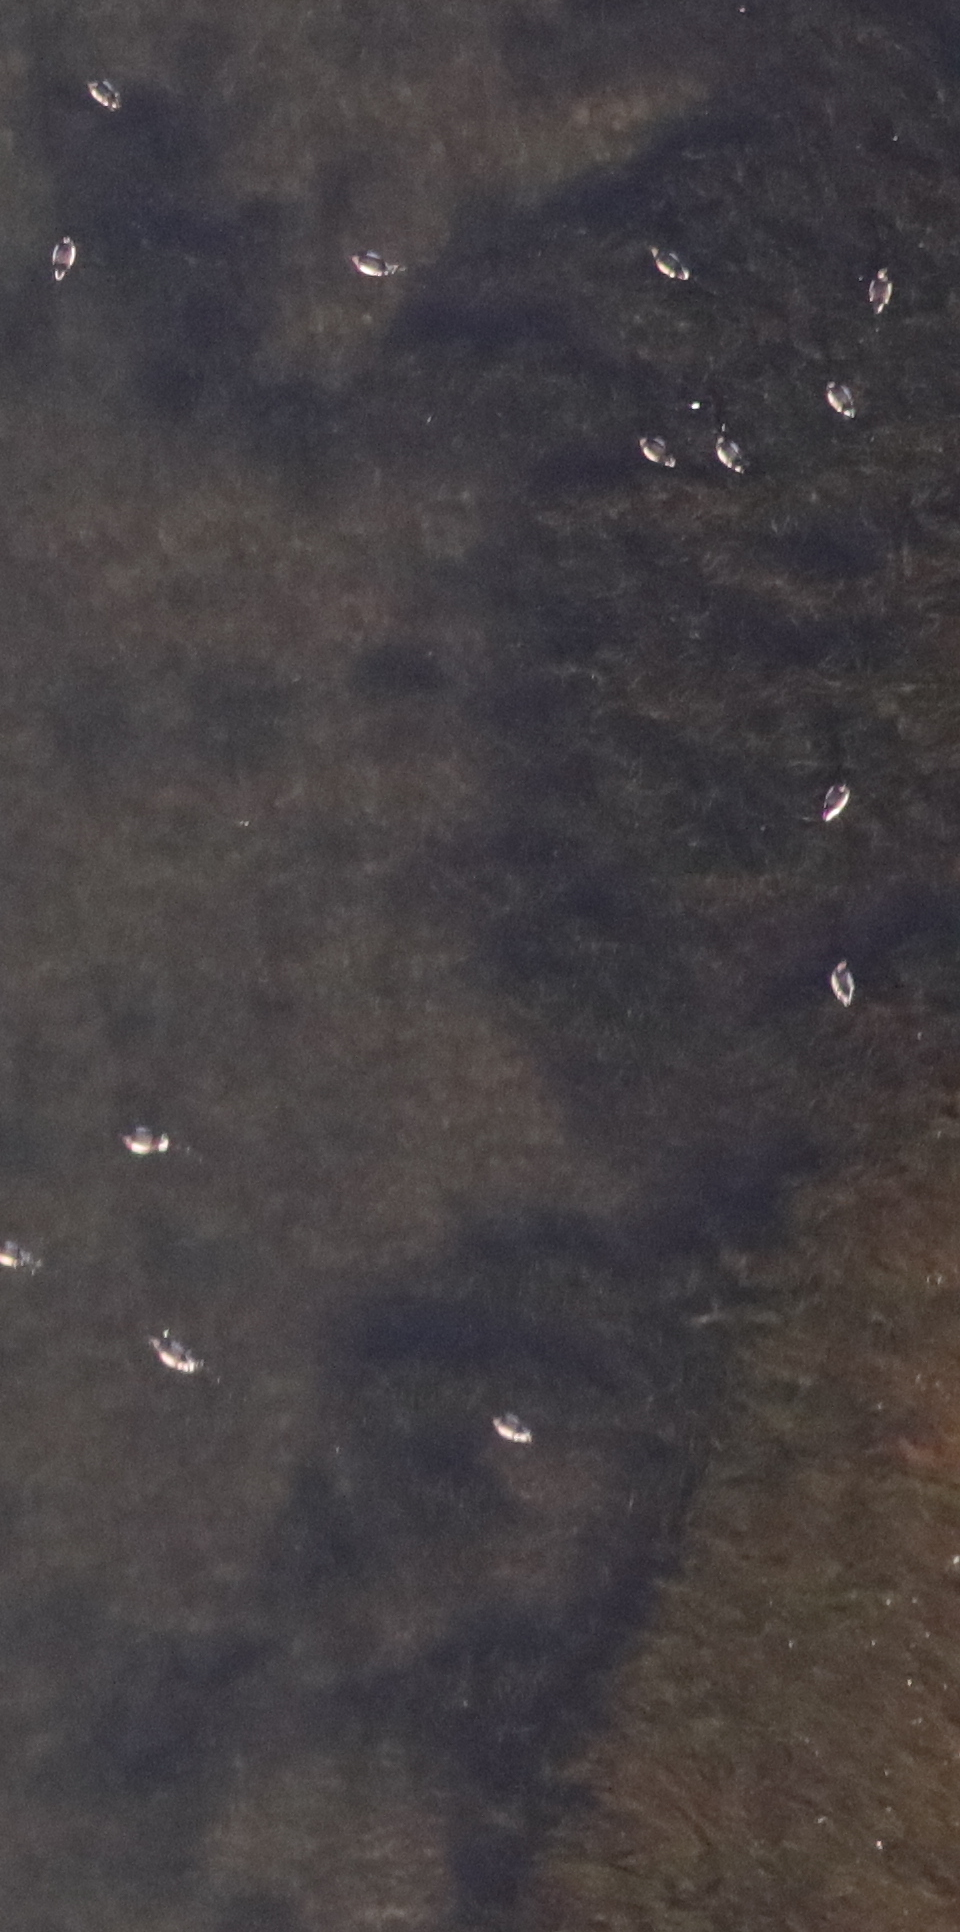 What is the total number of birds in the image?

14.